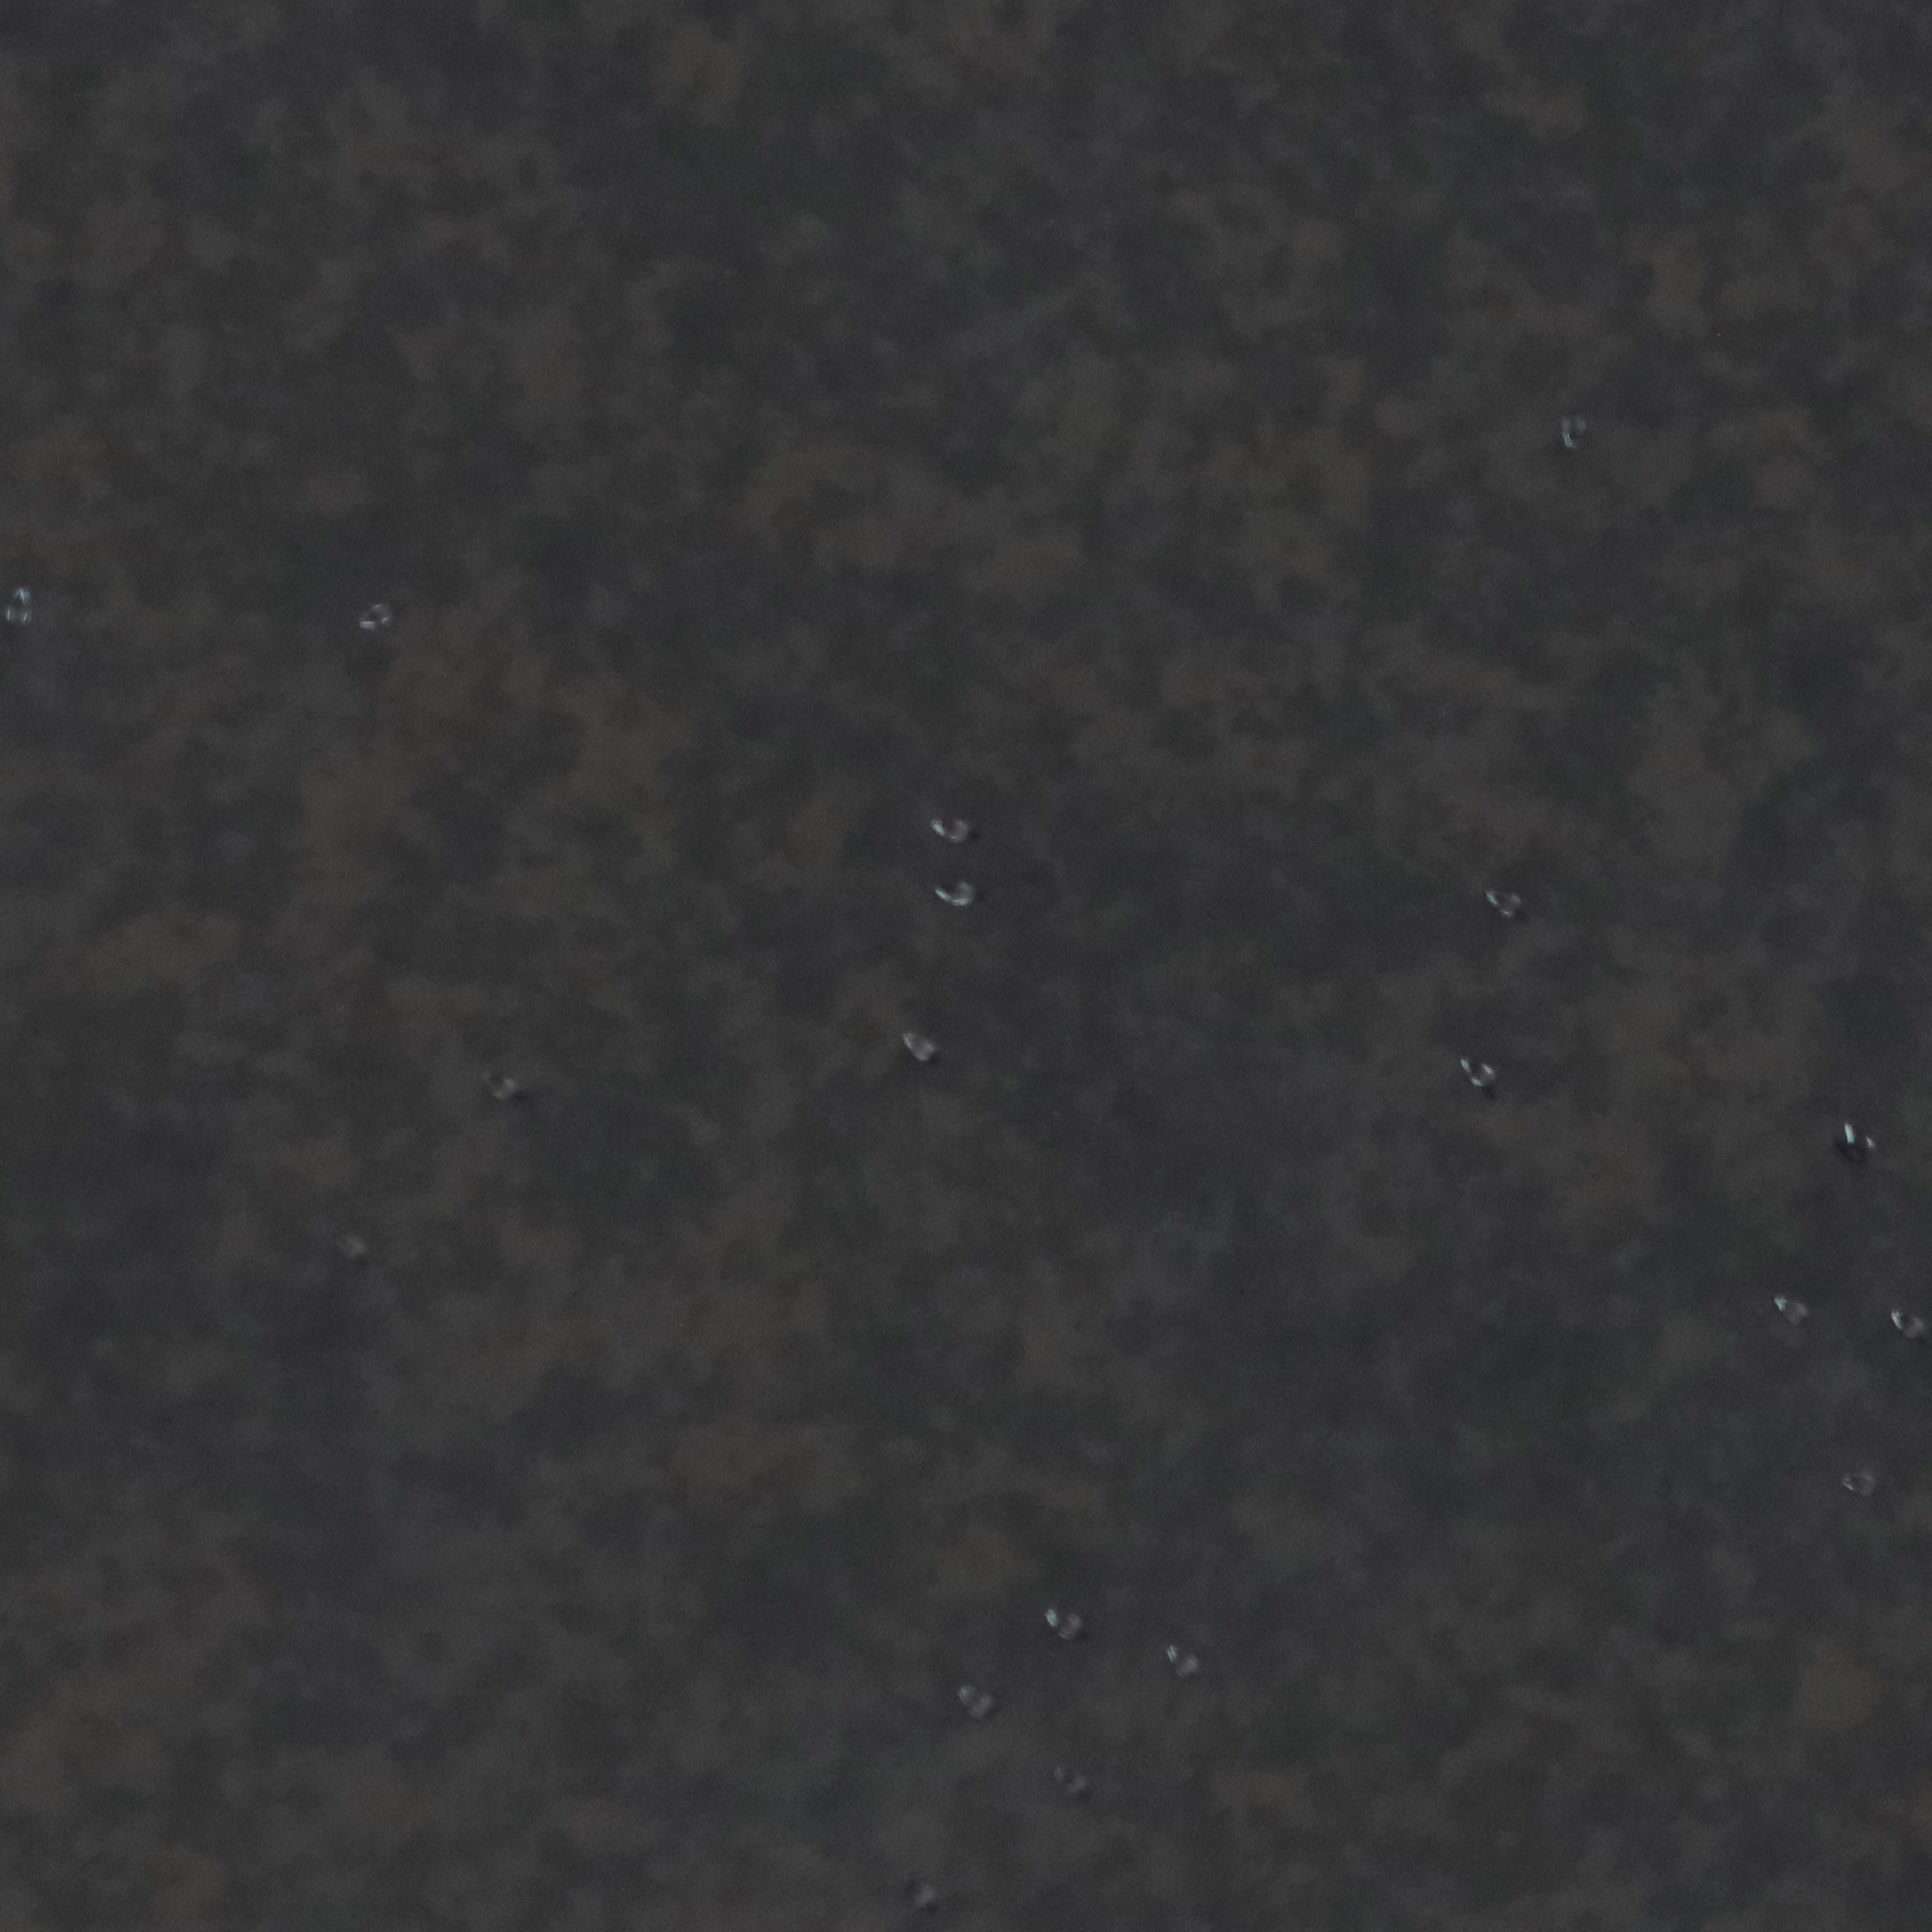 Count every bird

18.